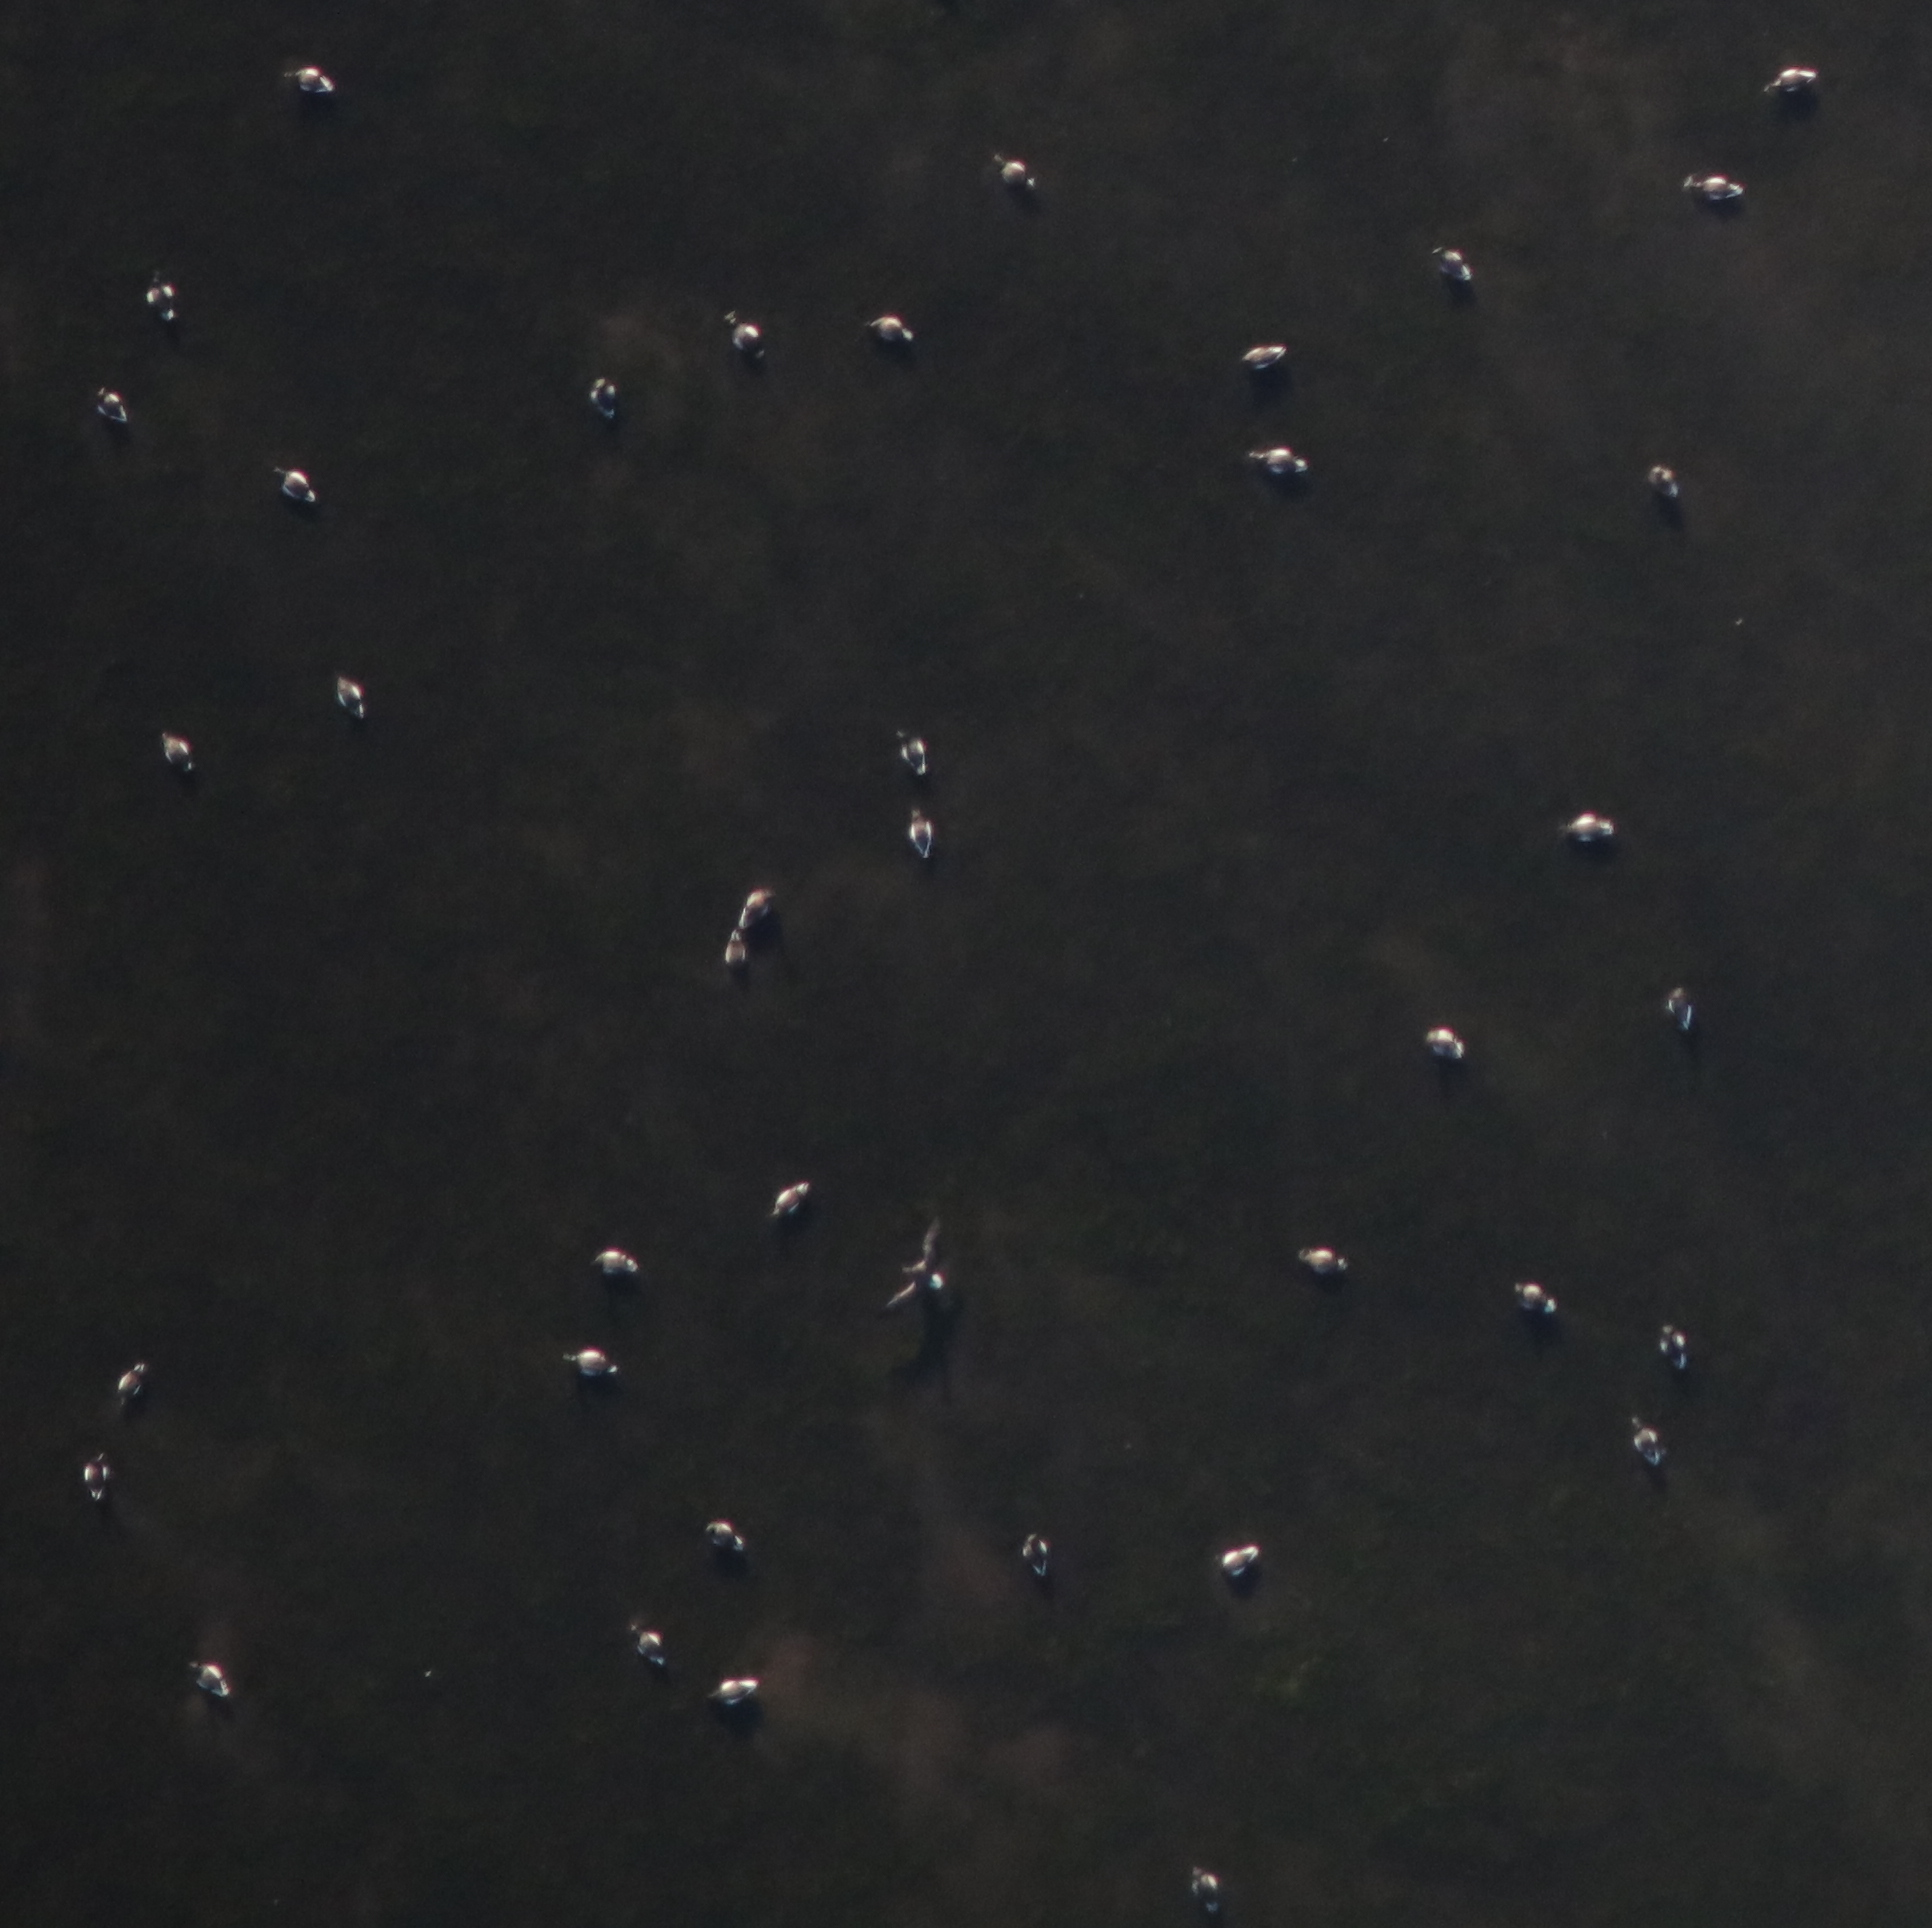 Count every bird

40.